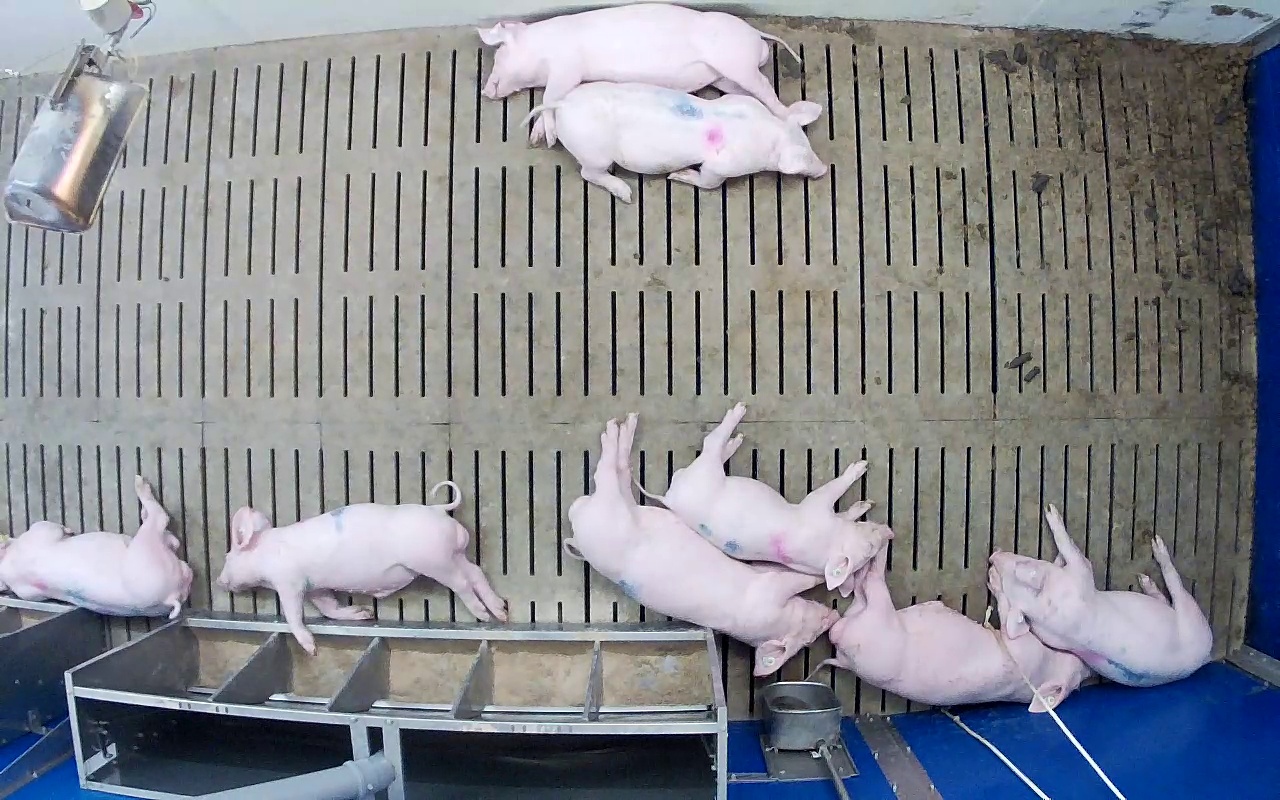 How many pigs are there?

8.